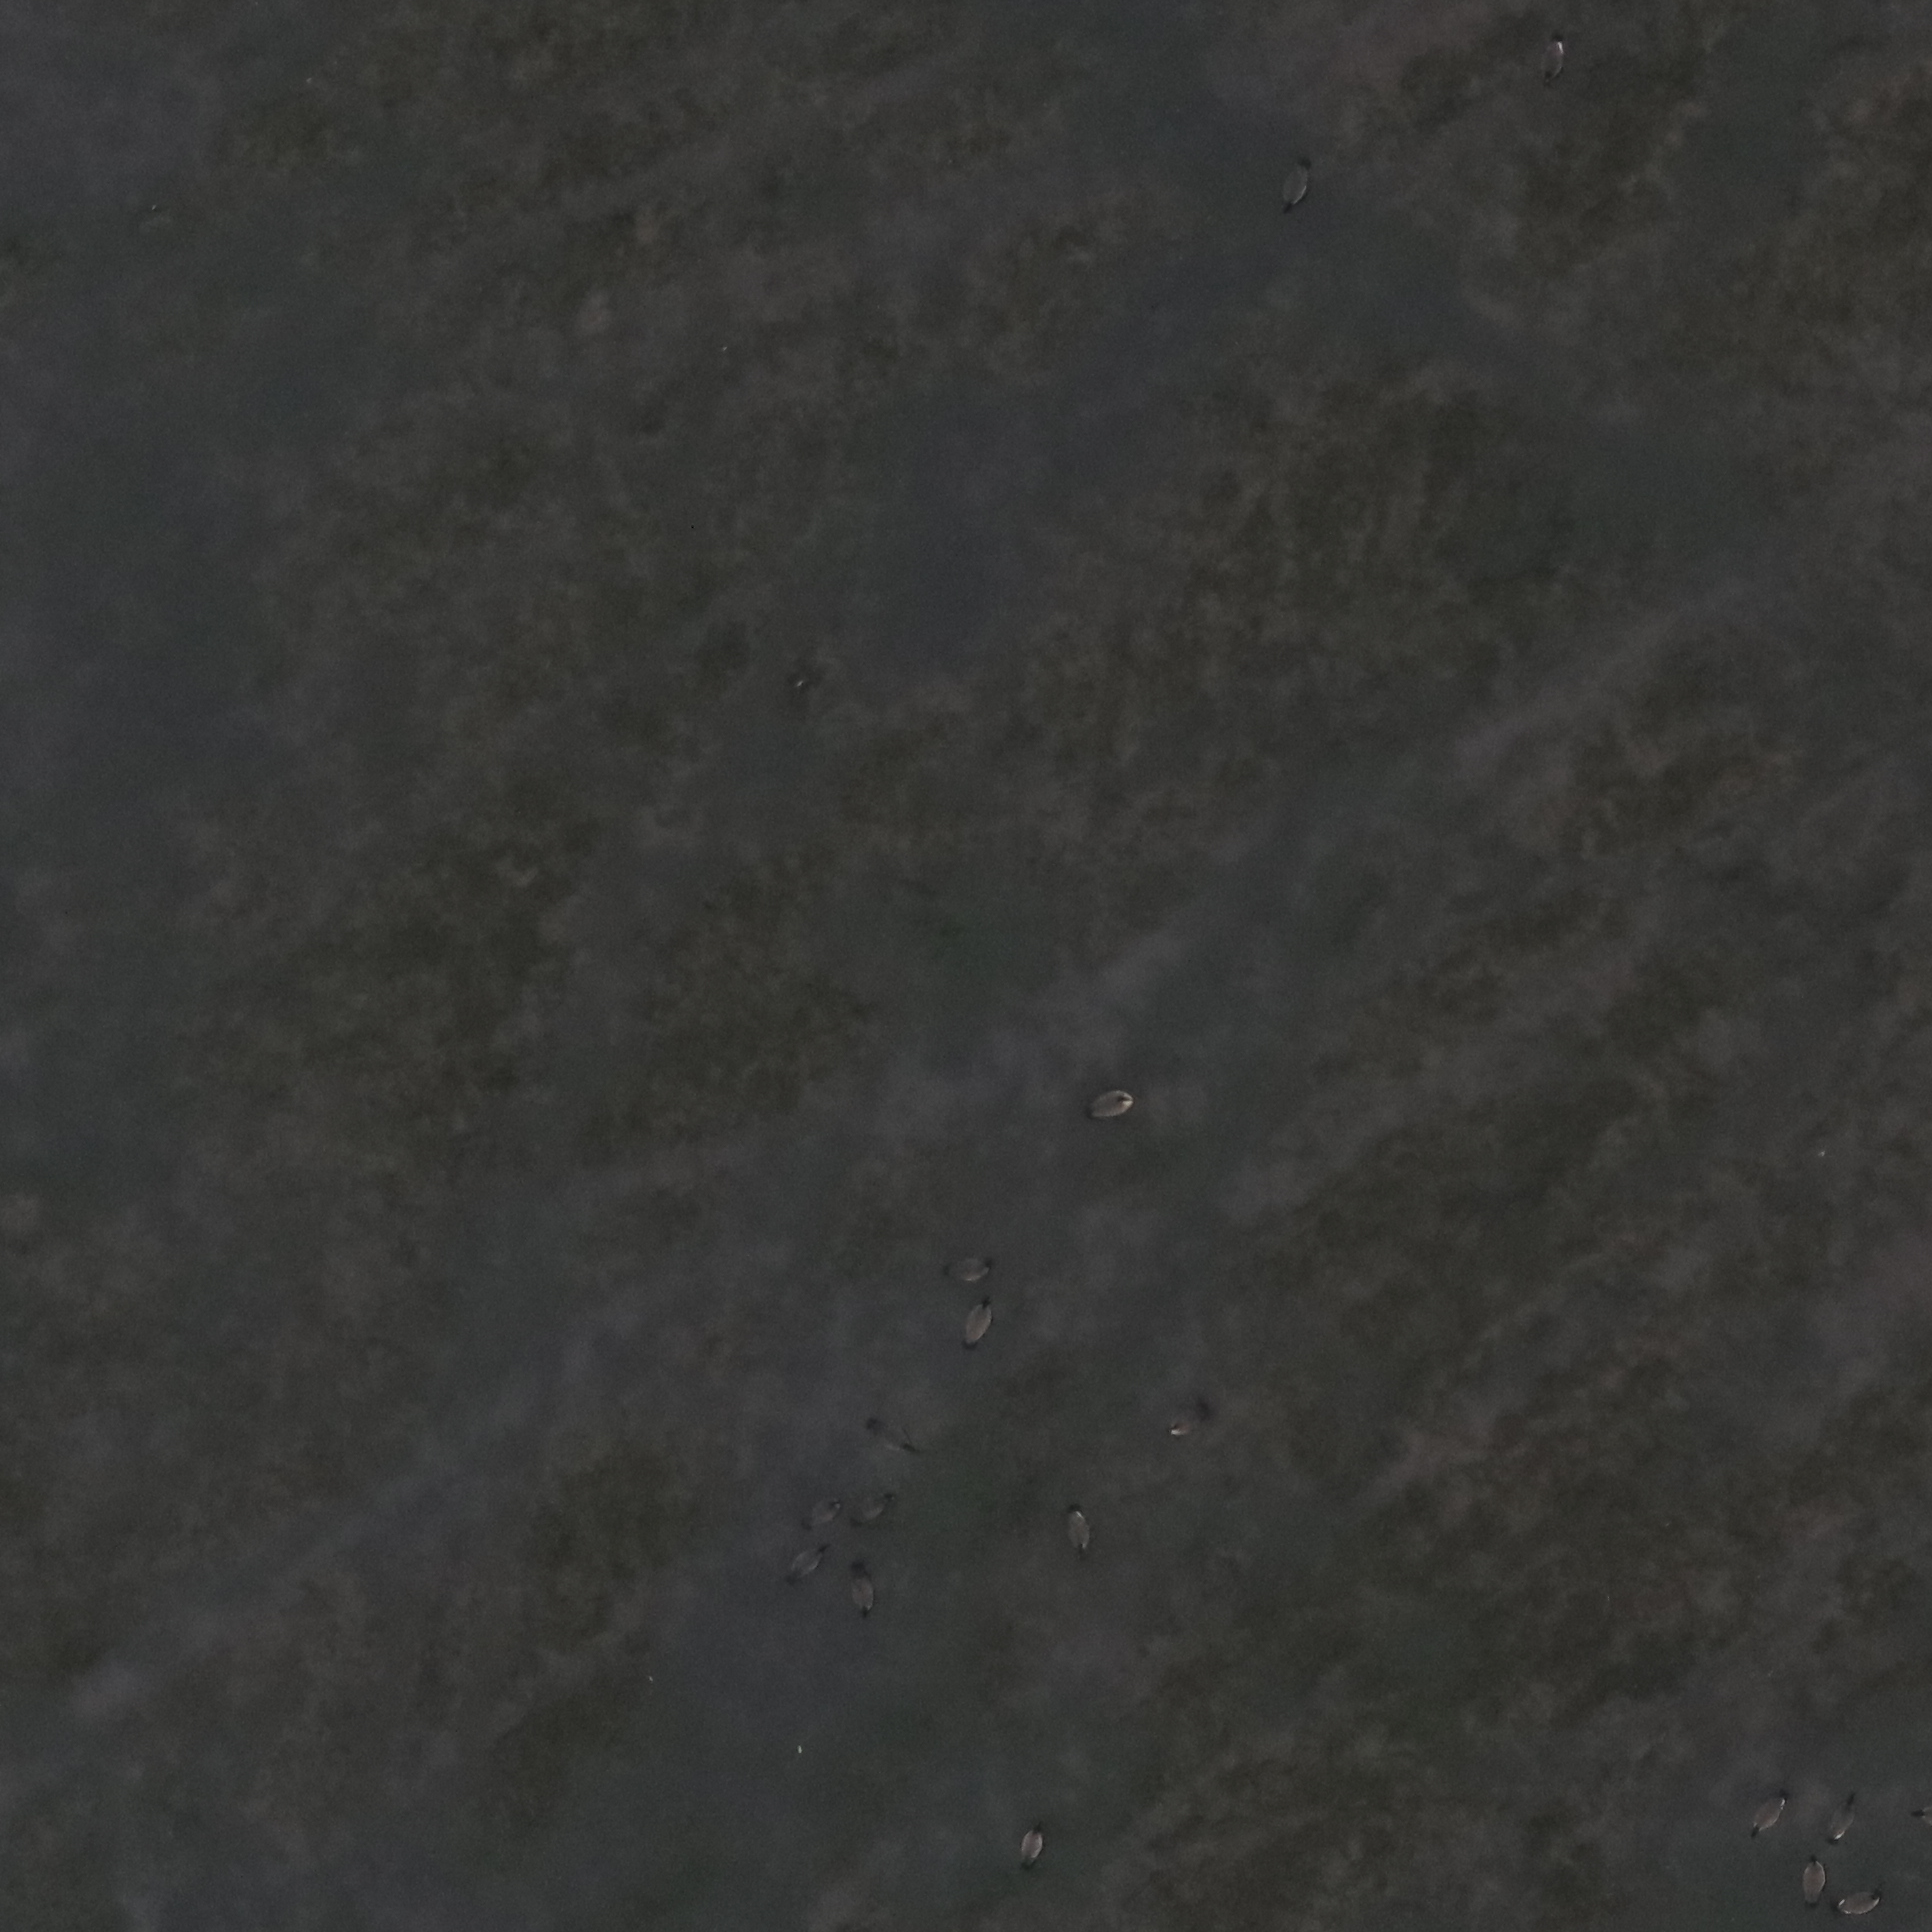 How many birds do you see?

17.